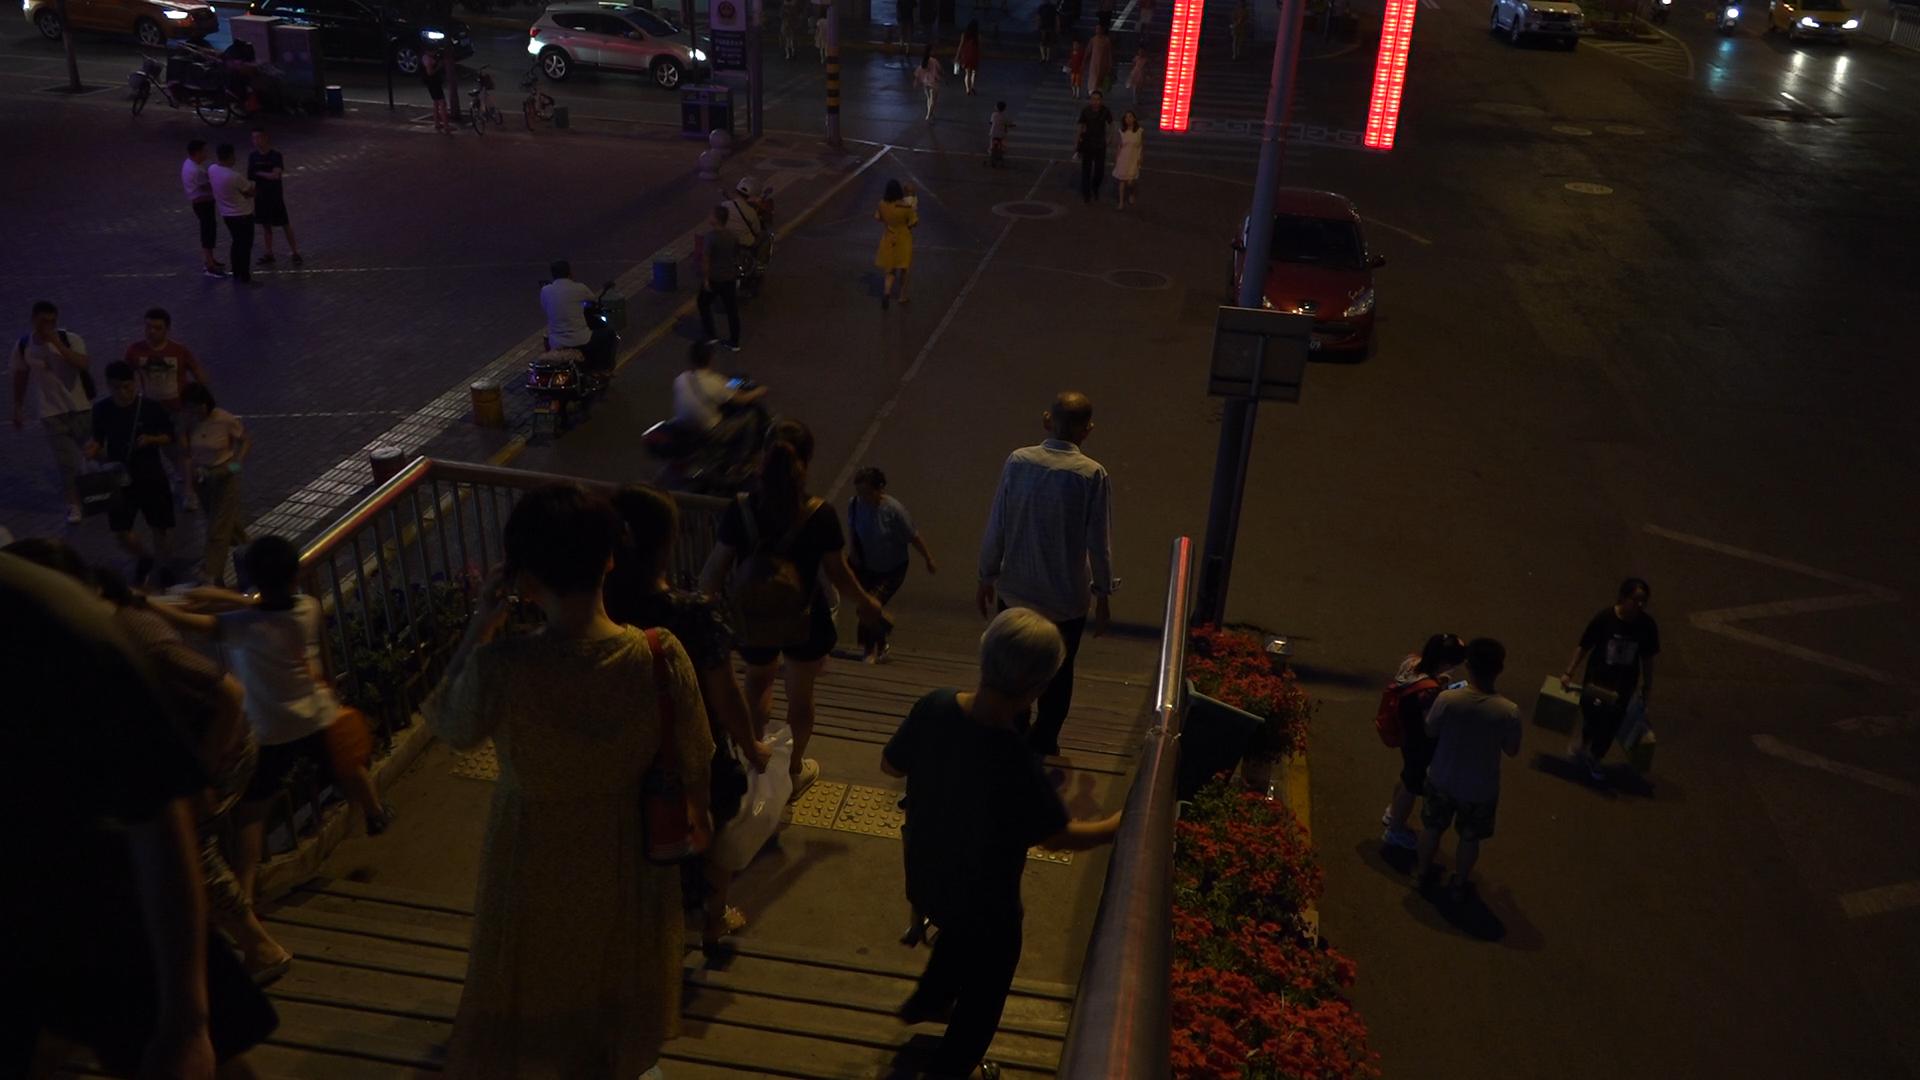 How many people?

36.